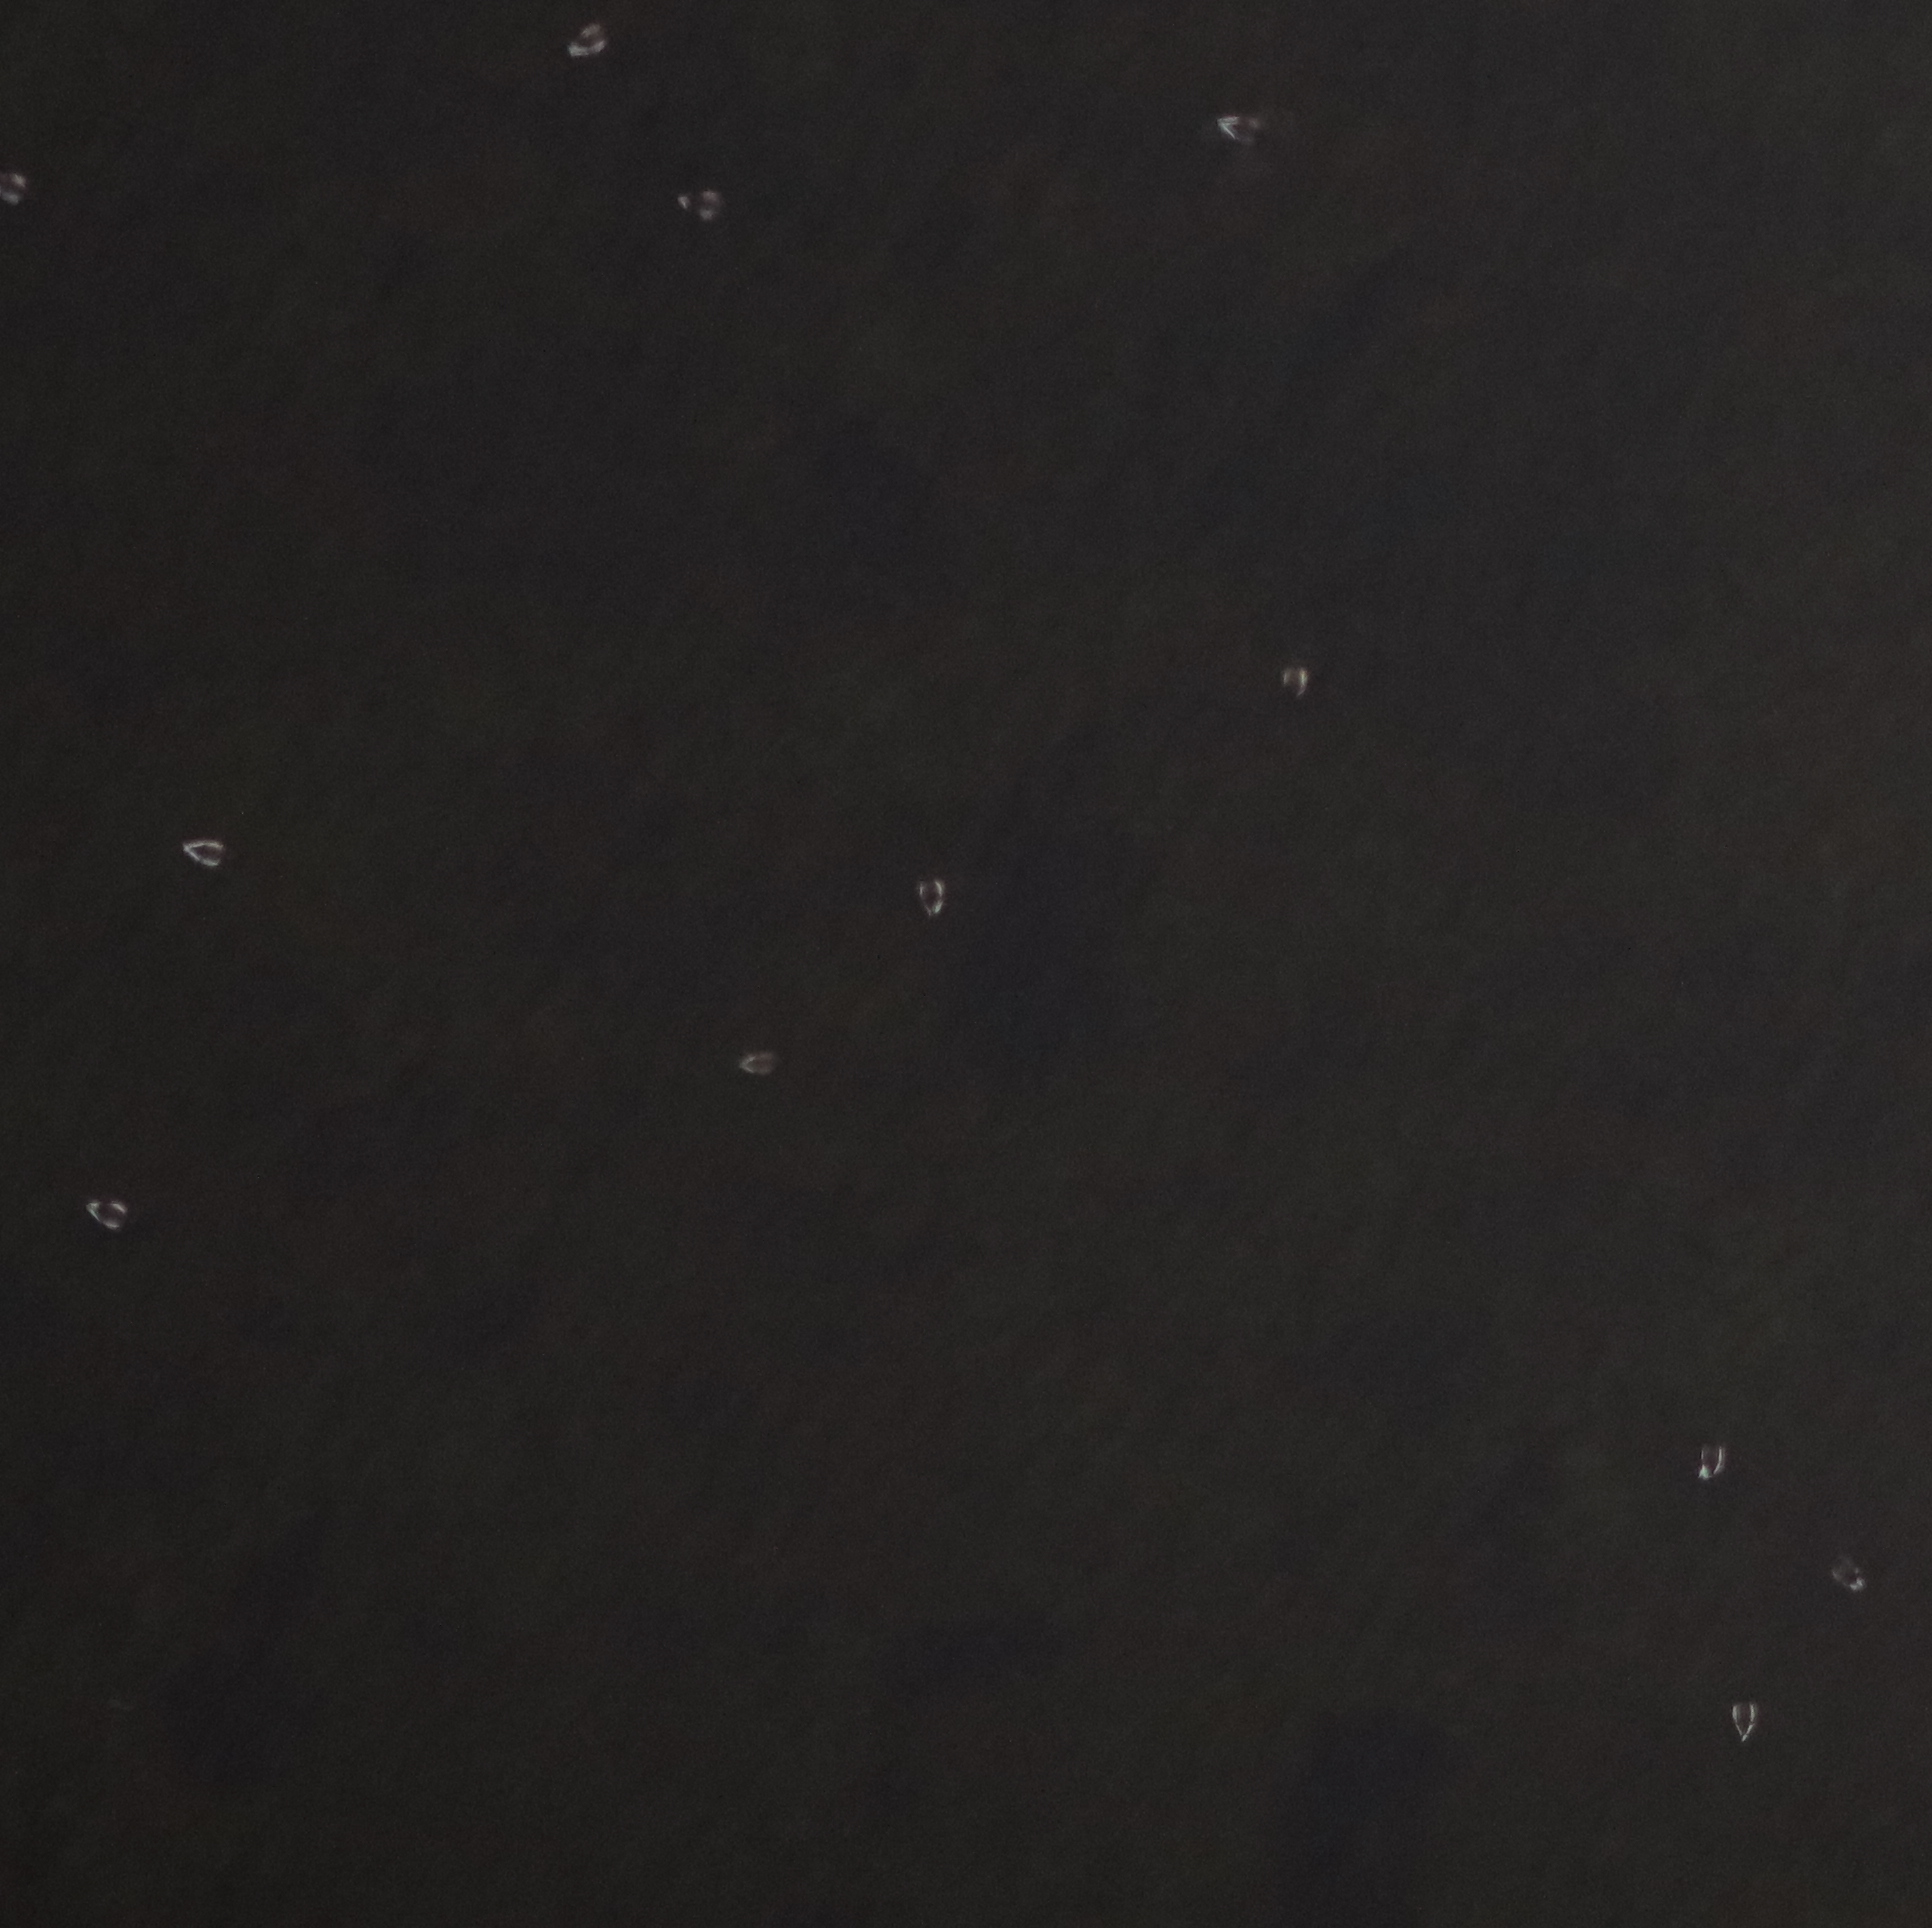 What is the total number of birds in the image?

11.